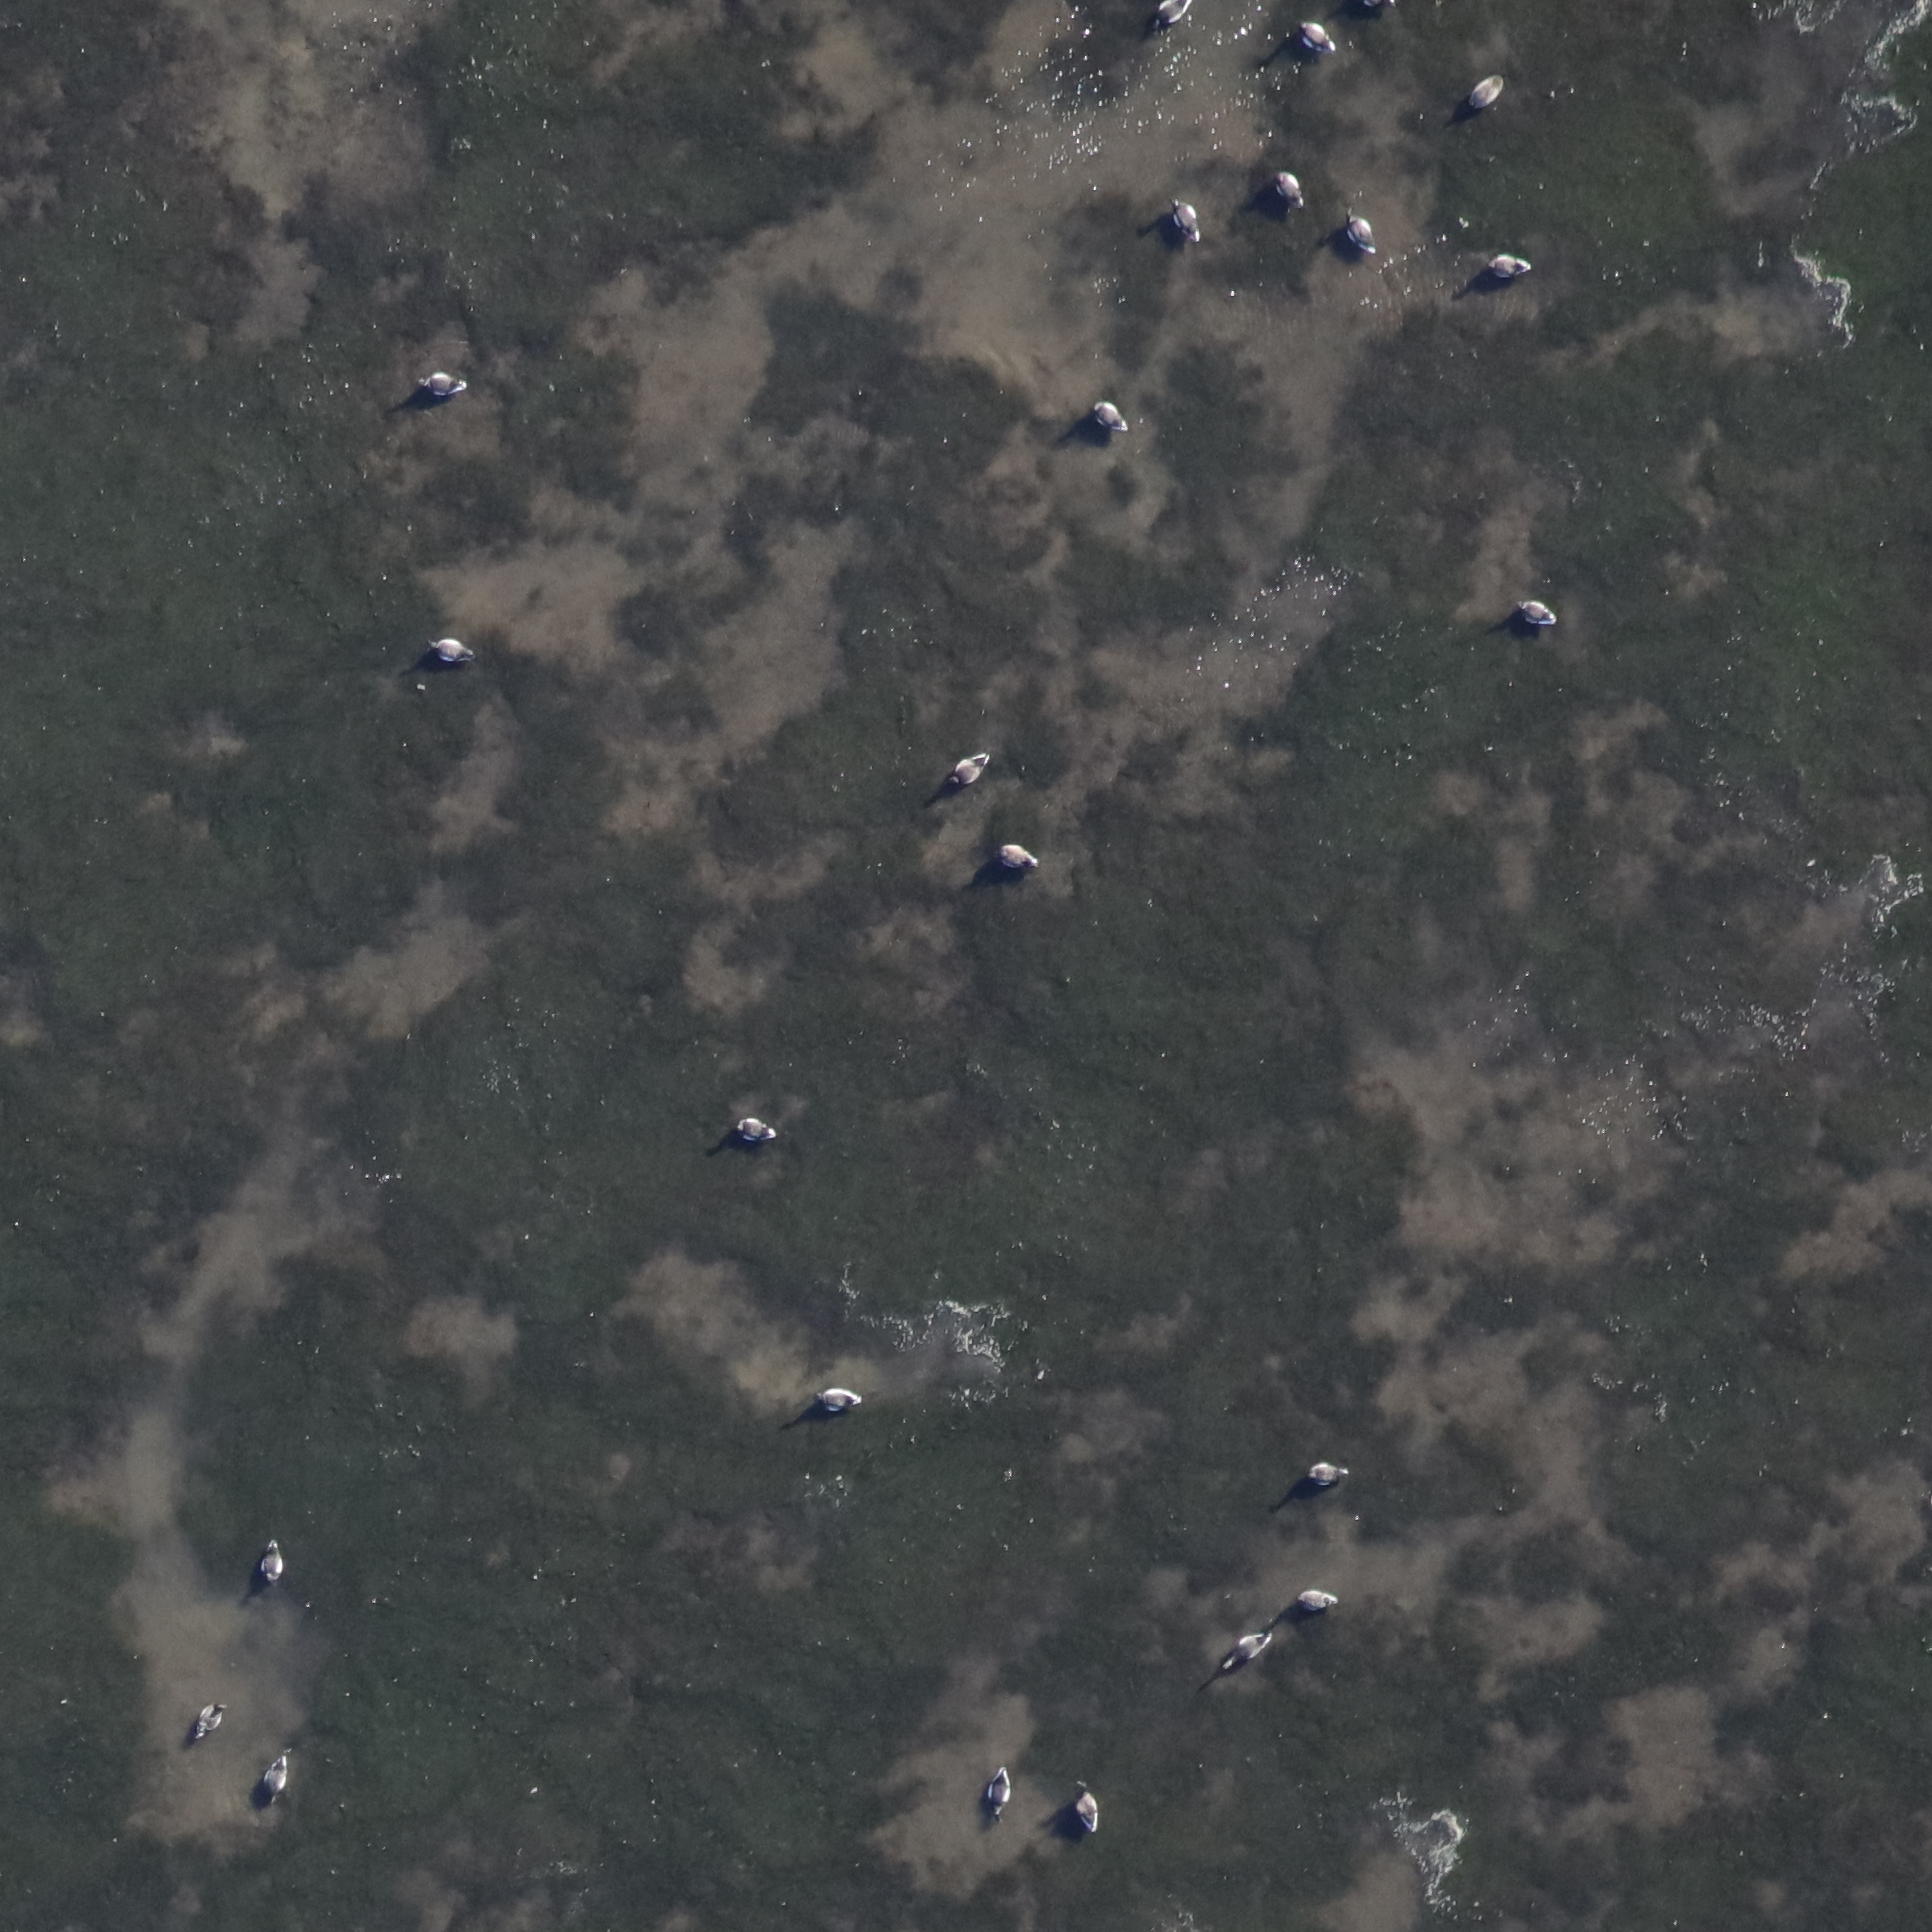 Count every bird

23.